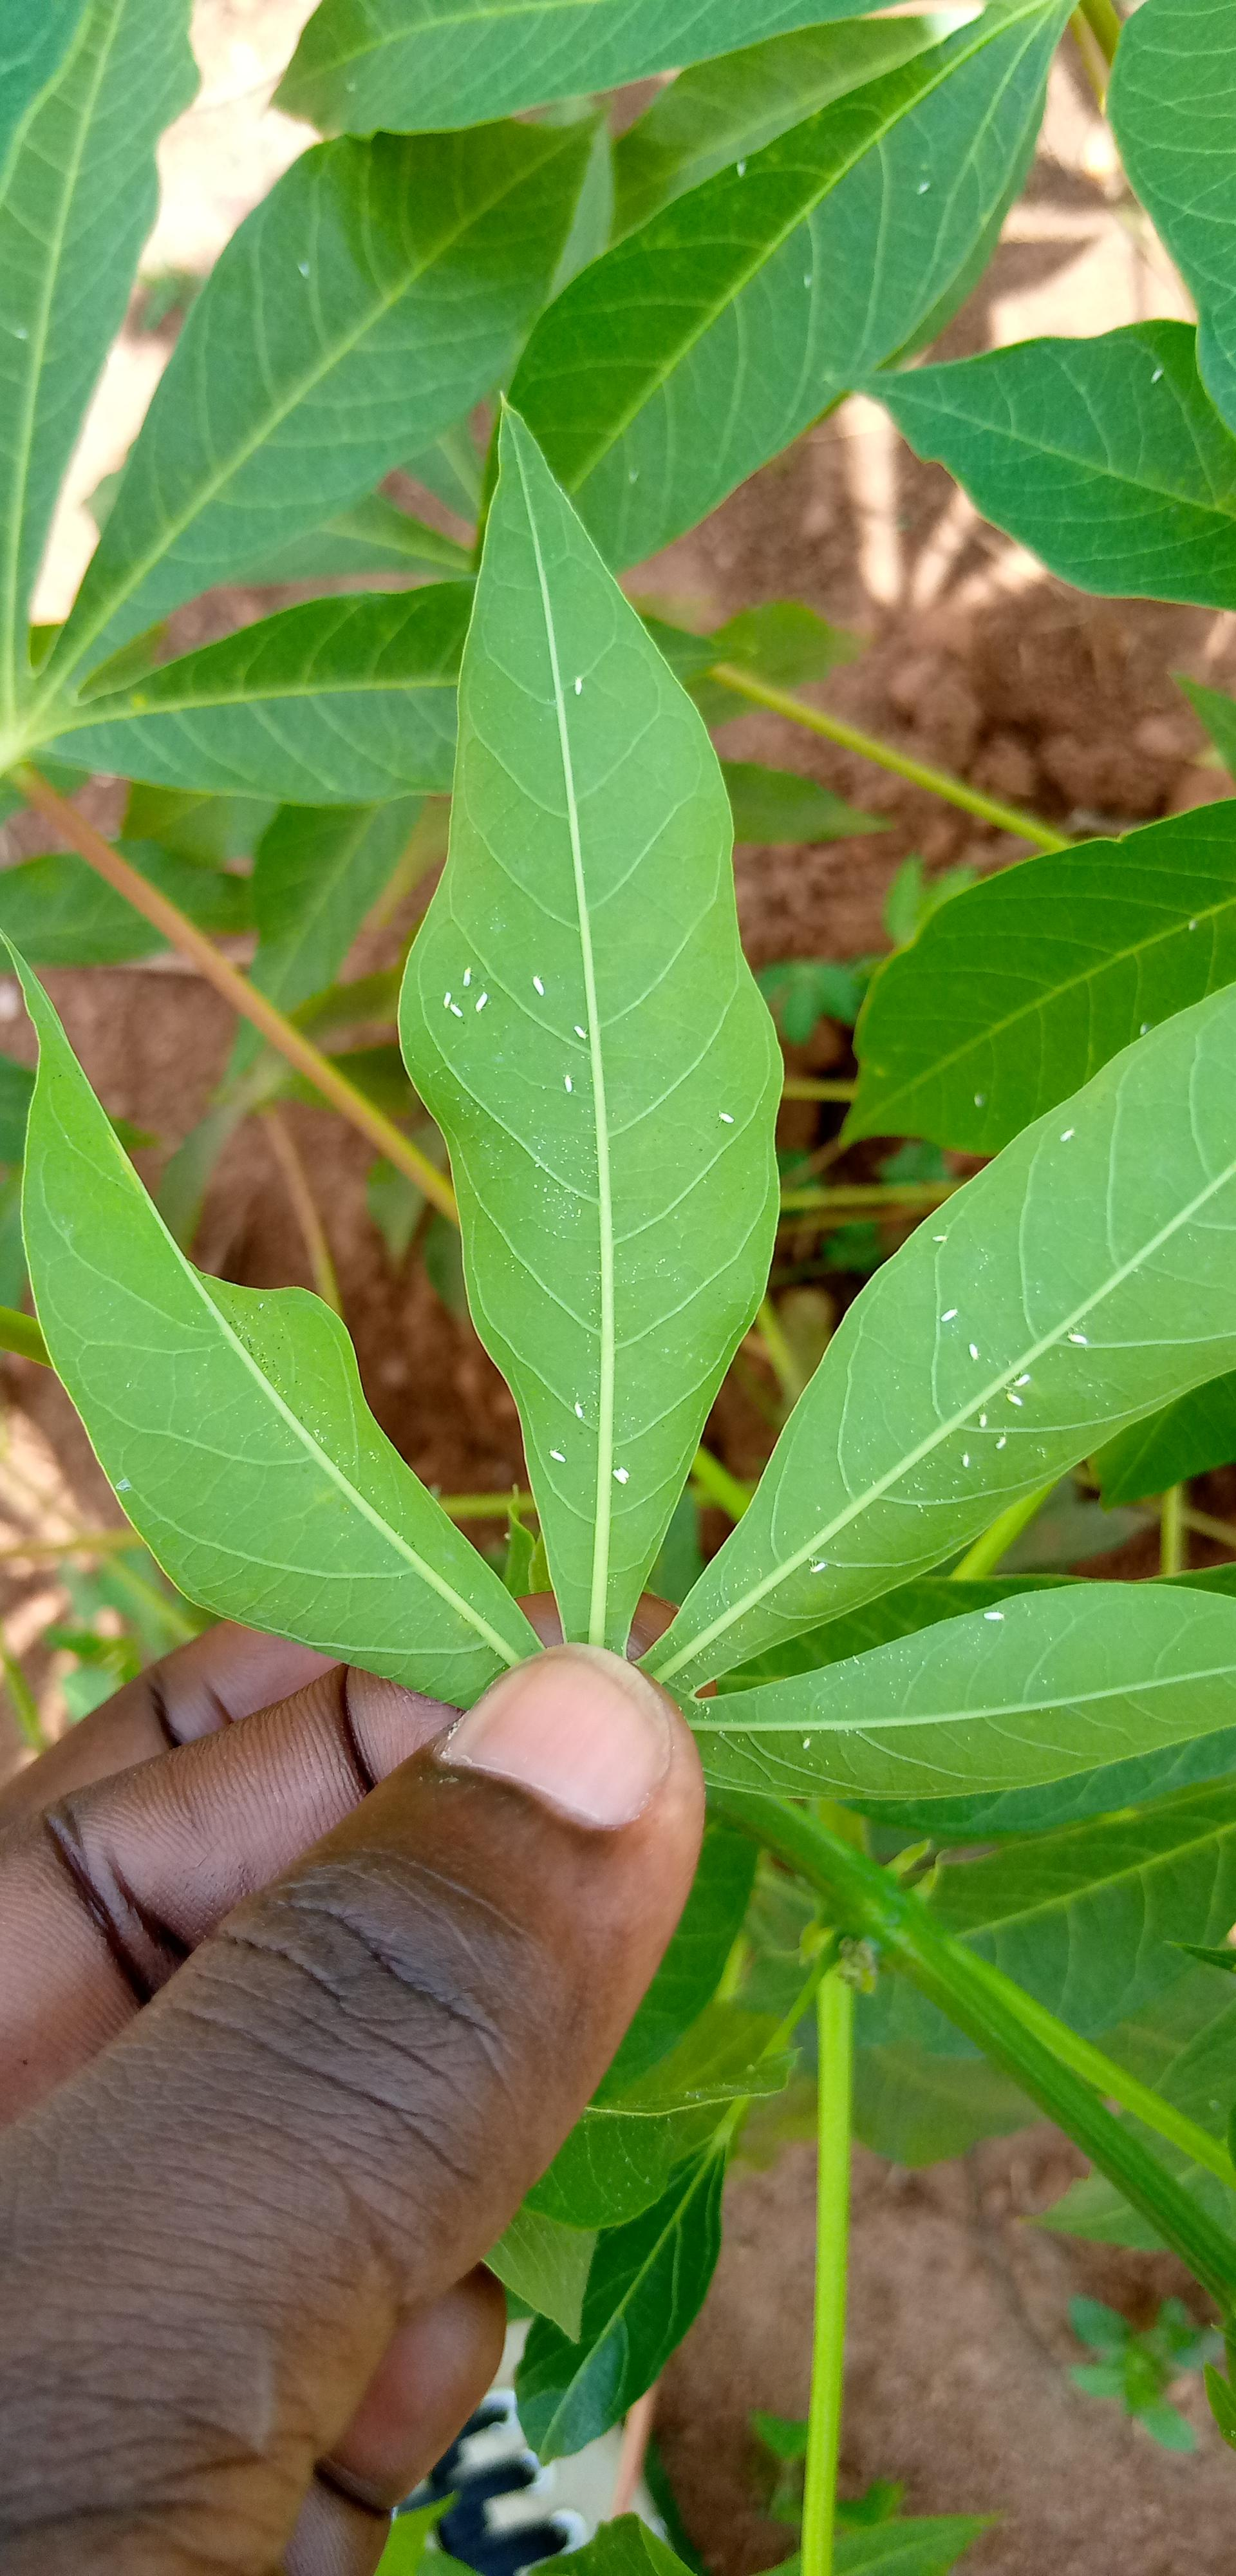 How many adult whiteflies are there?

26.